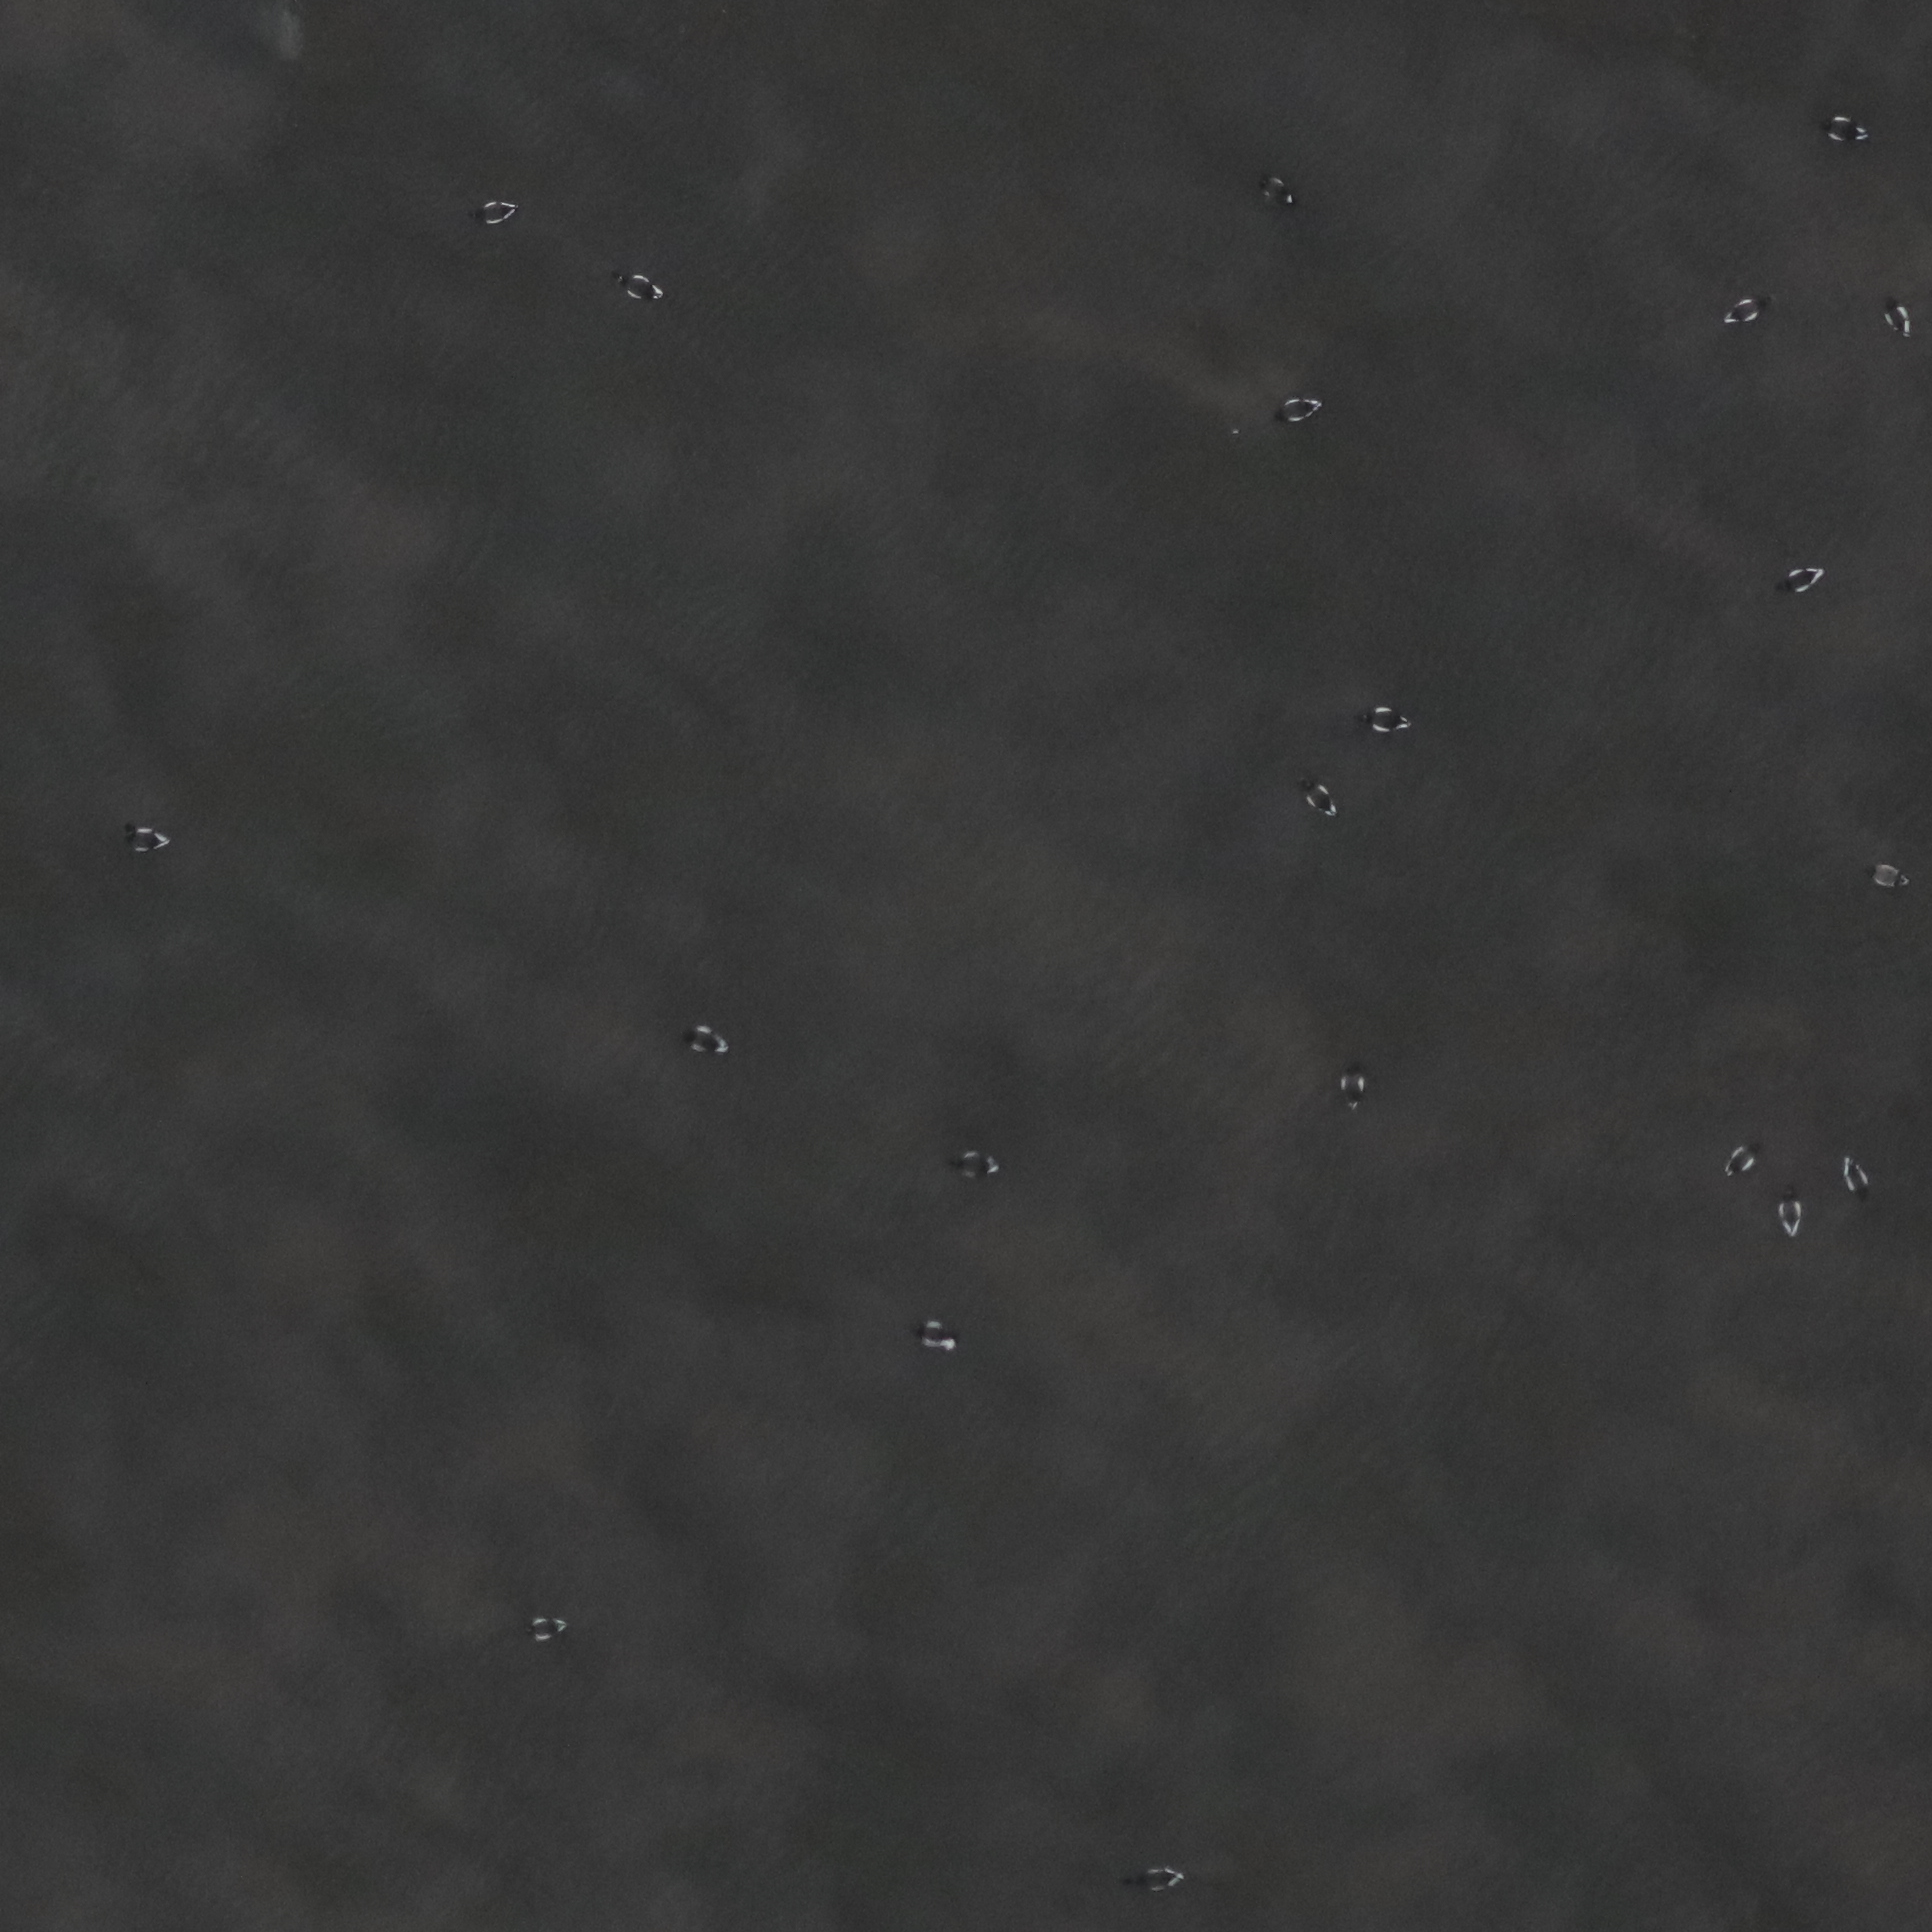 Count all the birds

21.